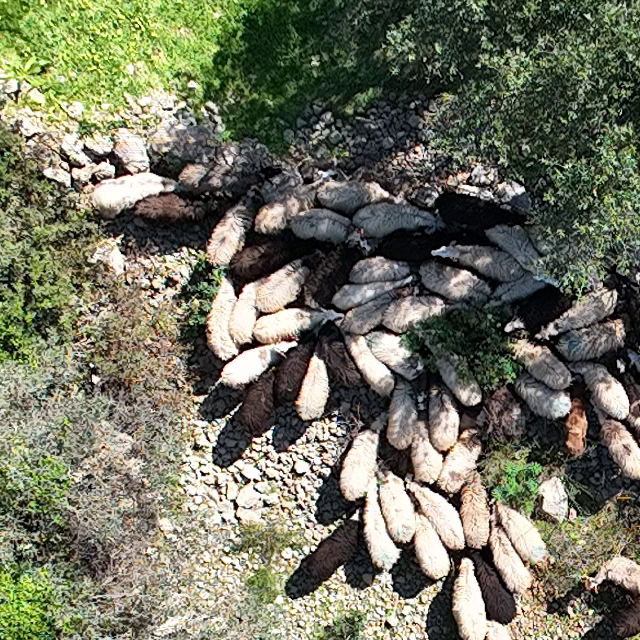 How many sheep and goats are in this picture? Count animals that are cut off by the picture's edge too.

61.